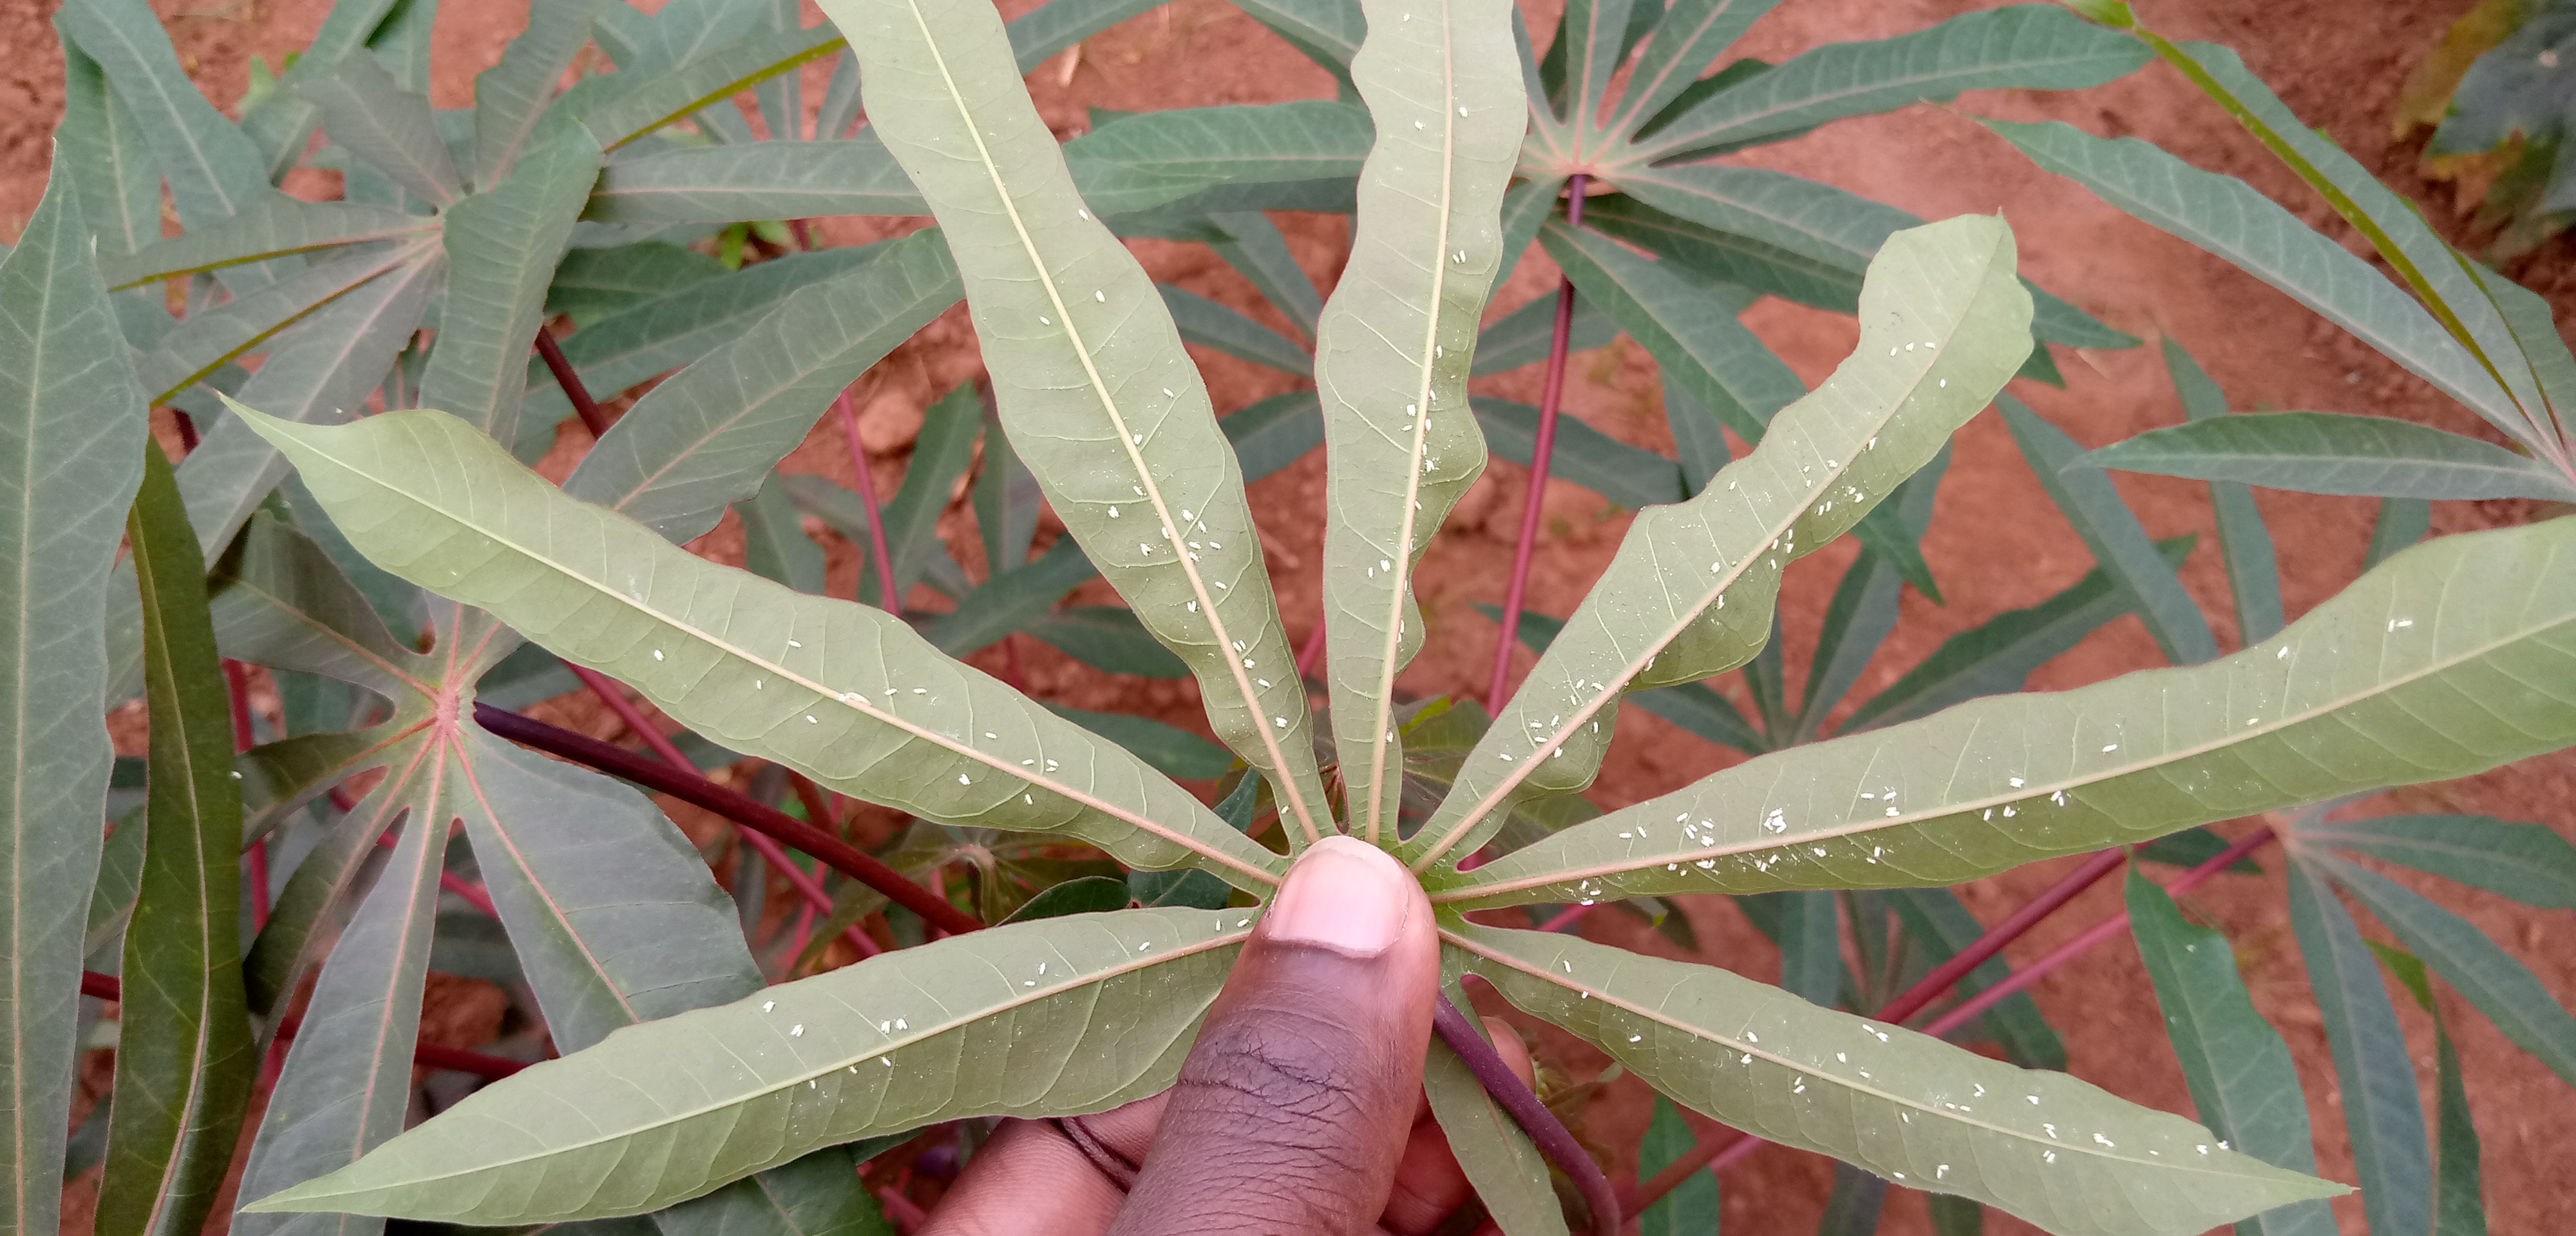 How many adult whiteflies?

197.